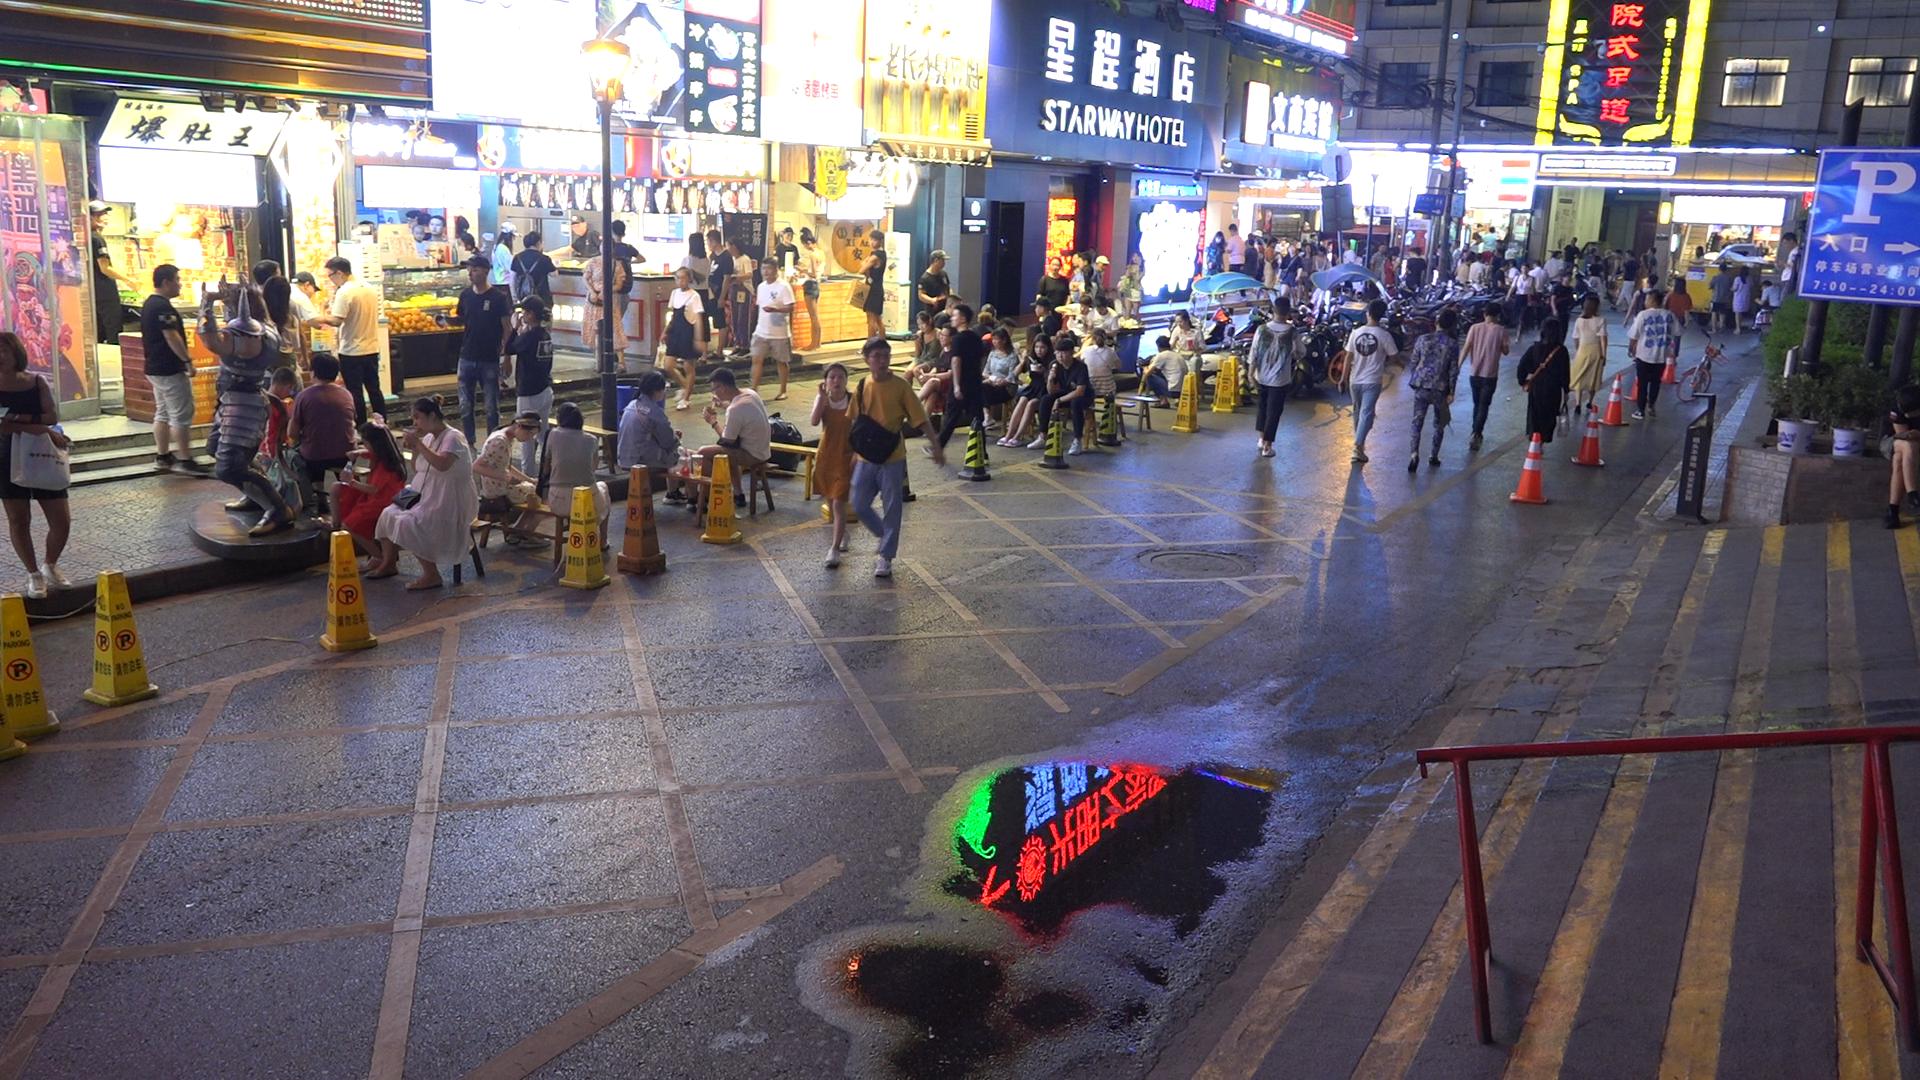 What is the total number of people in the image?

132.